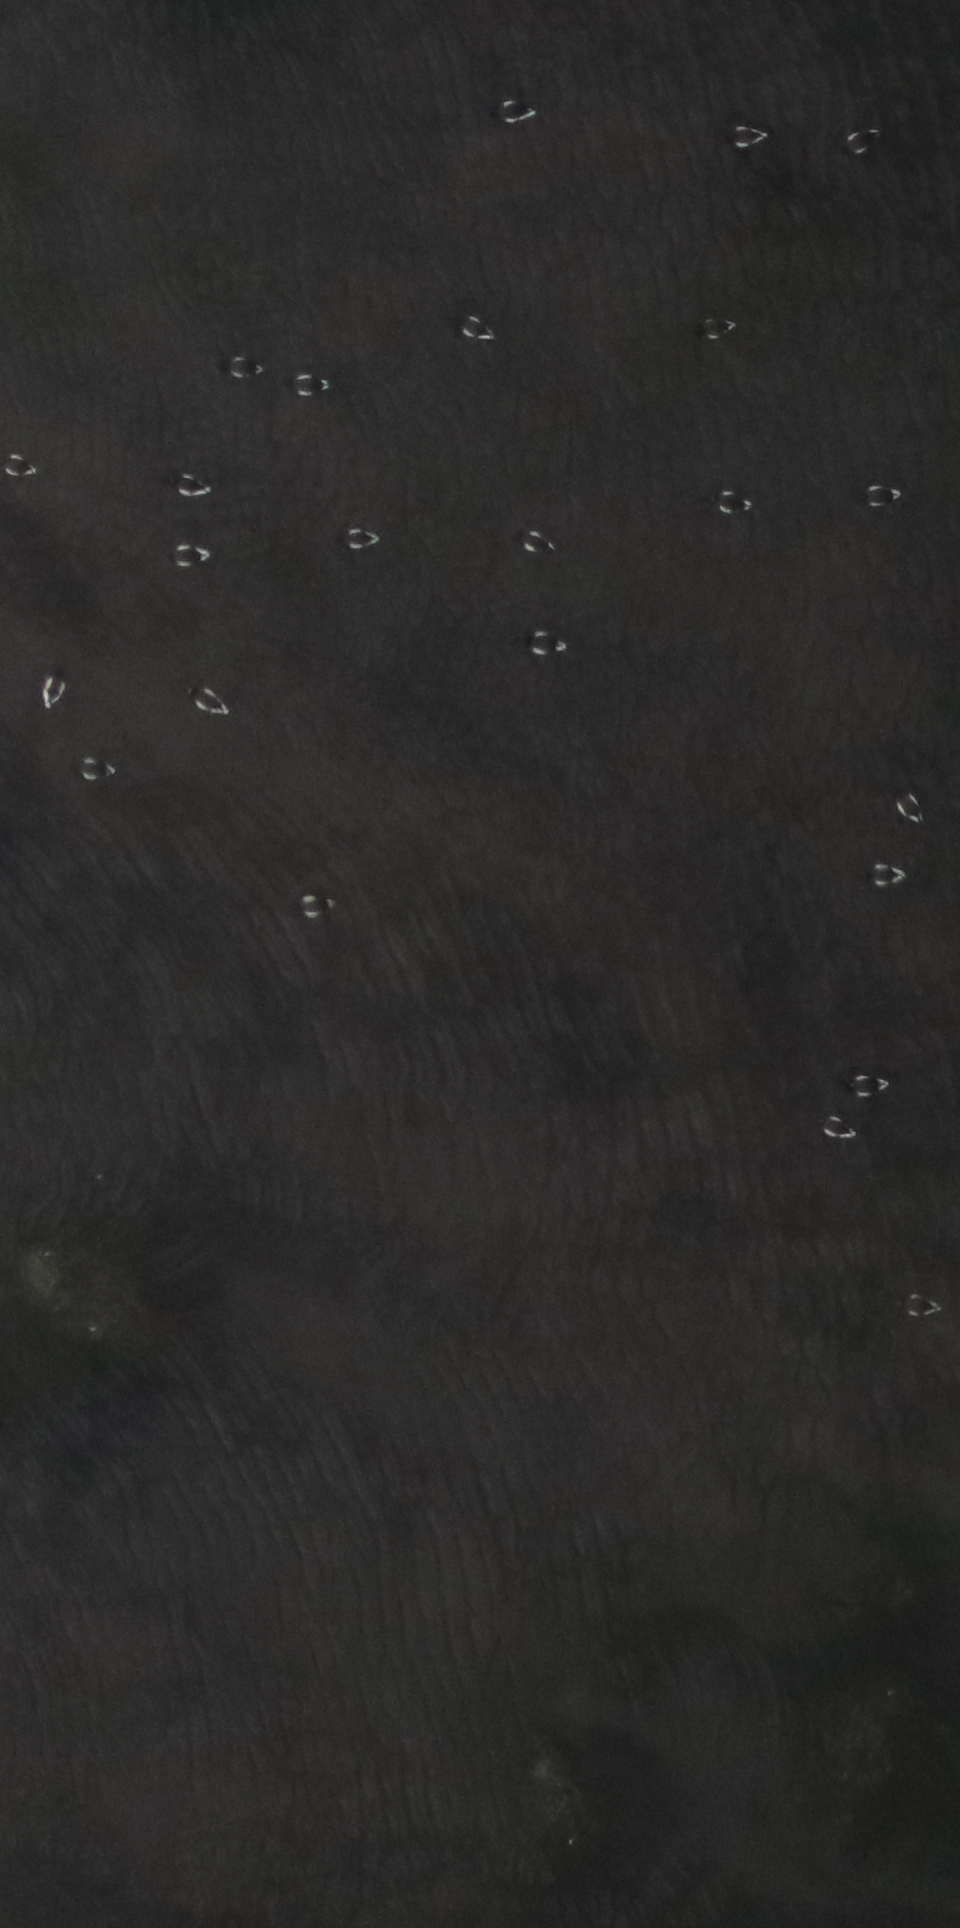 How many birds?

24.